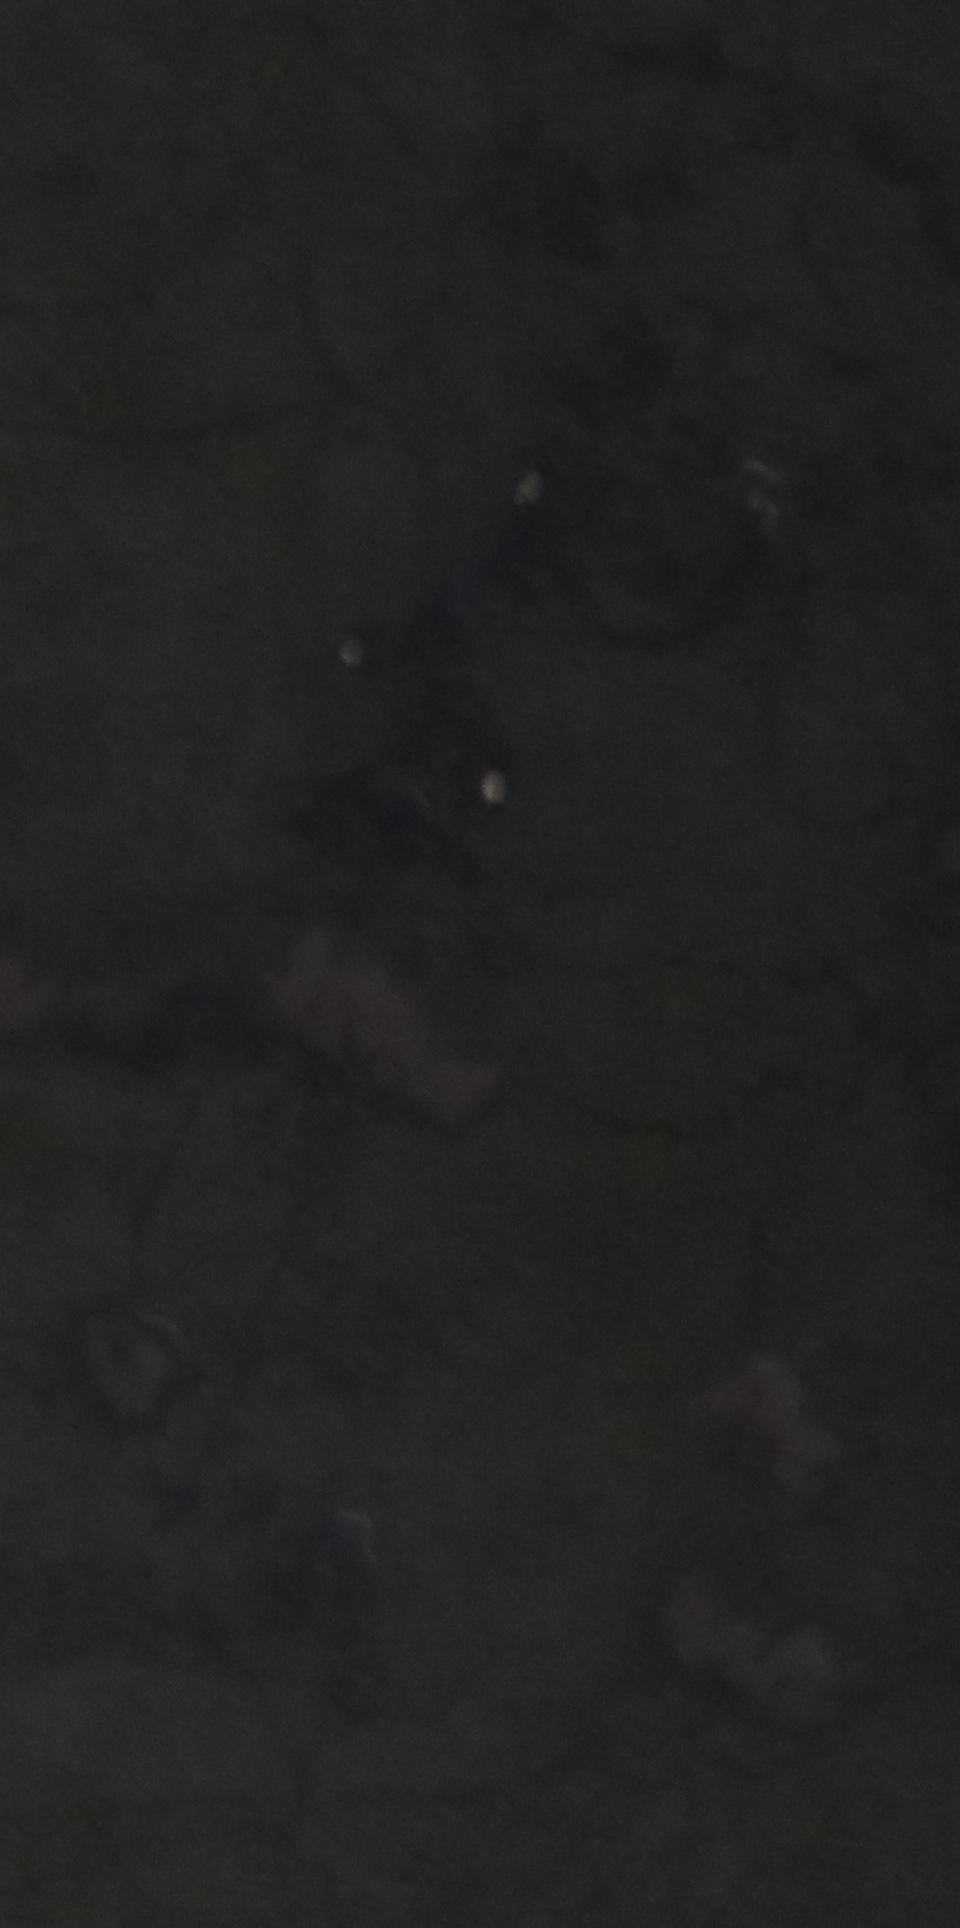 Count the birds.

3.